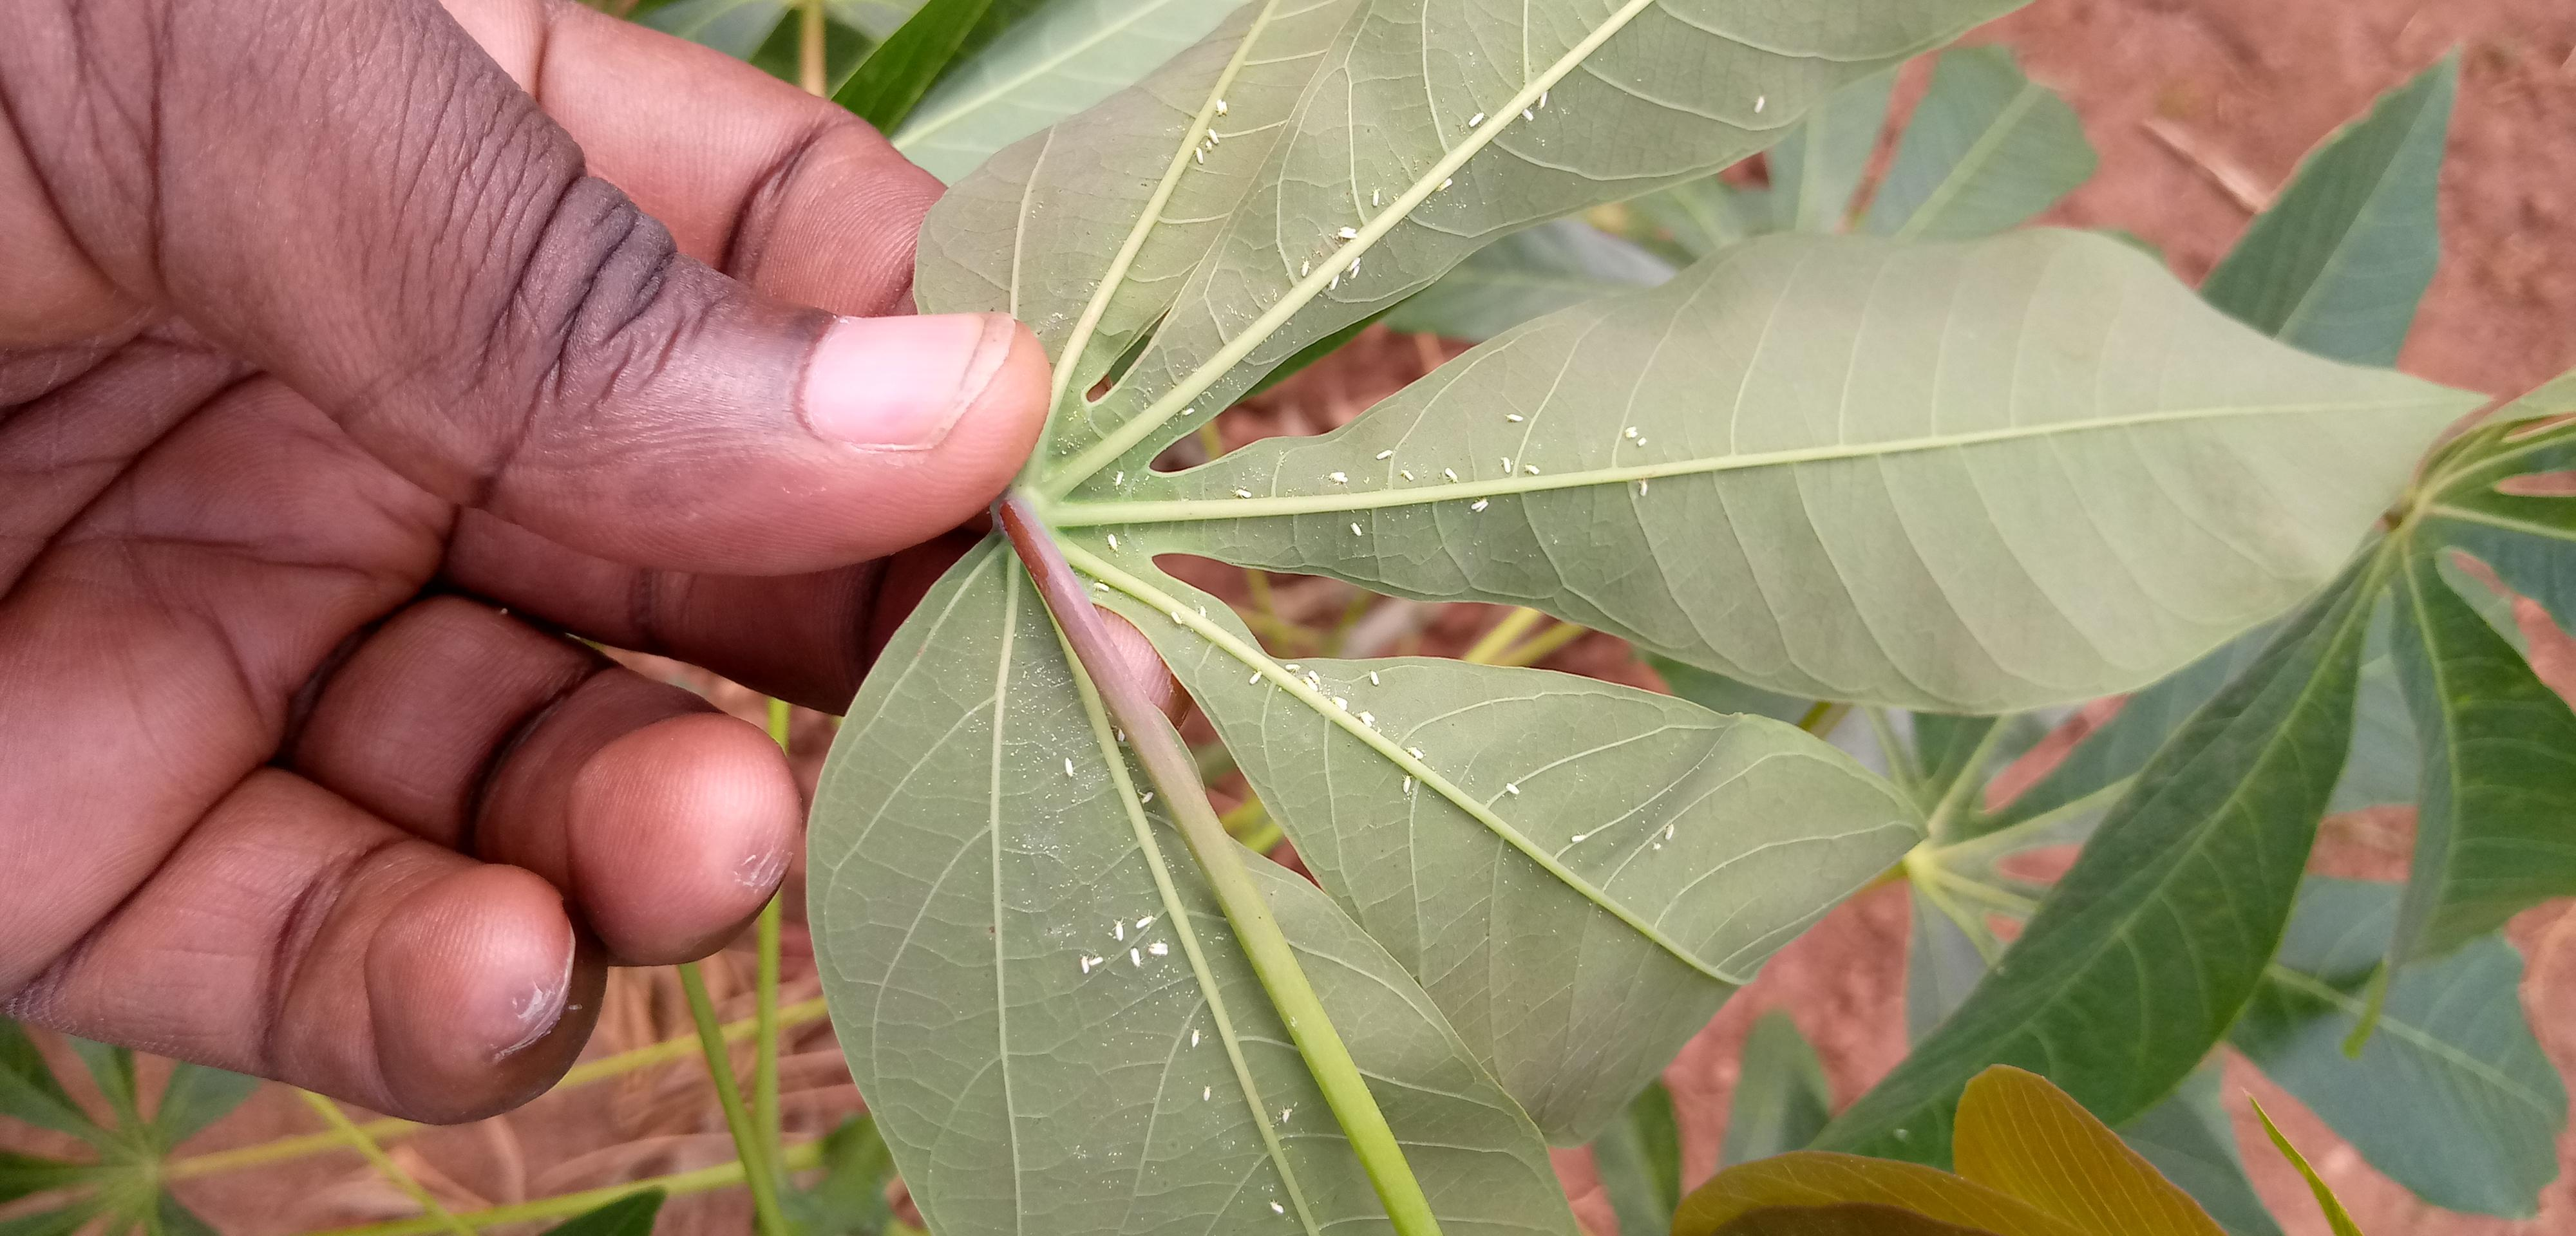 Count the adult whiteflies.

67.